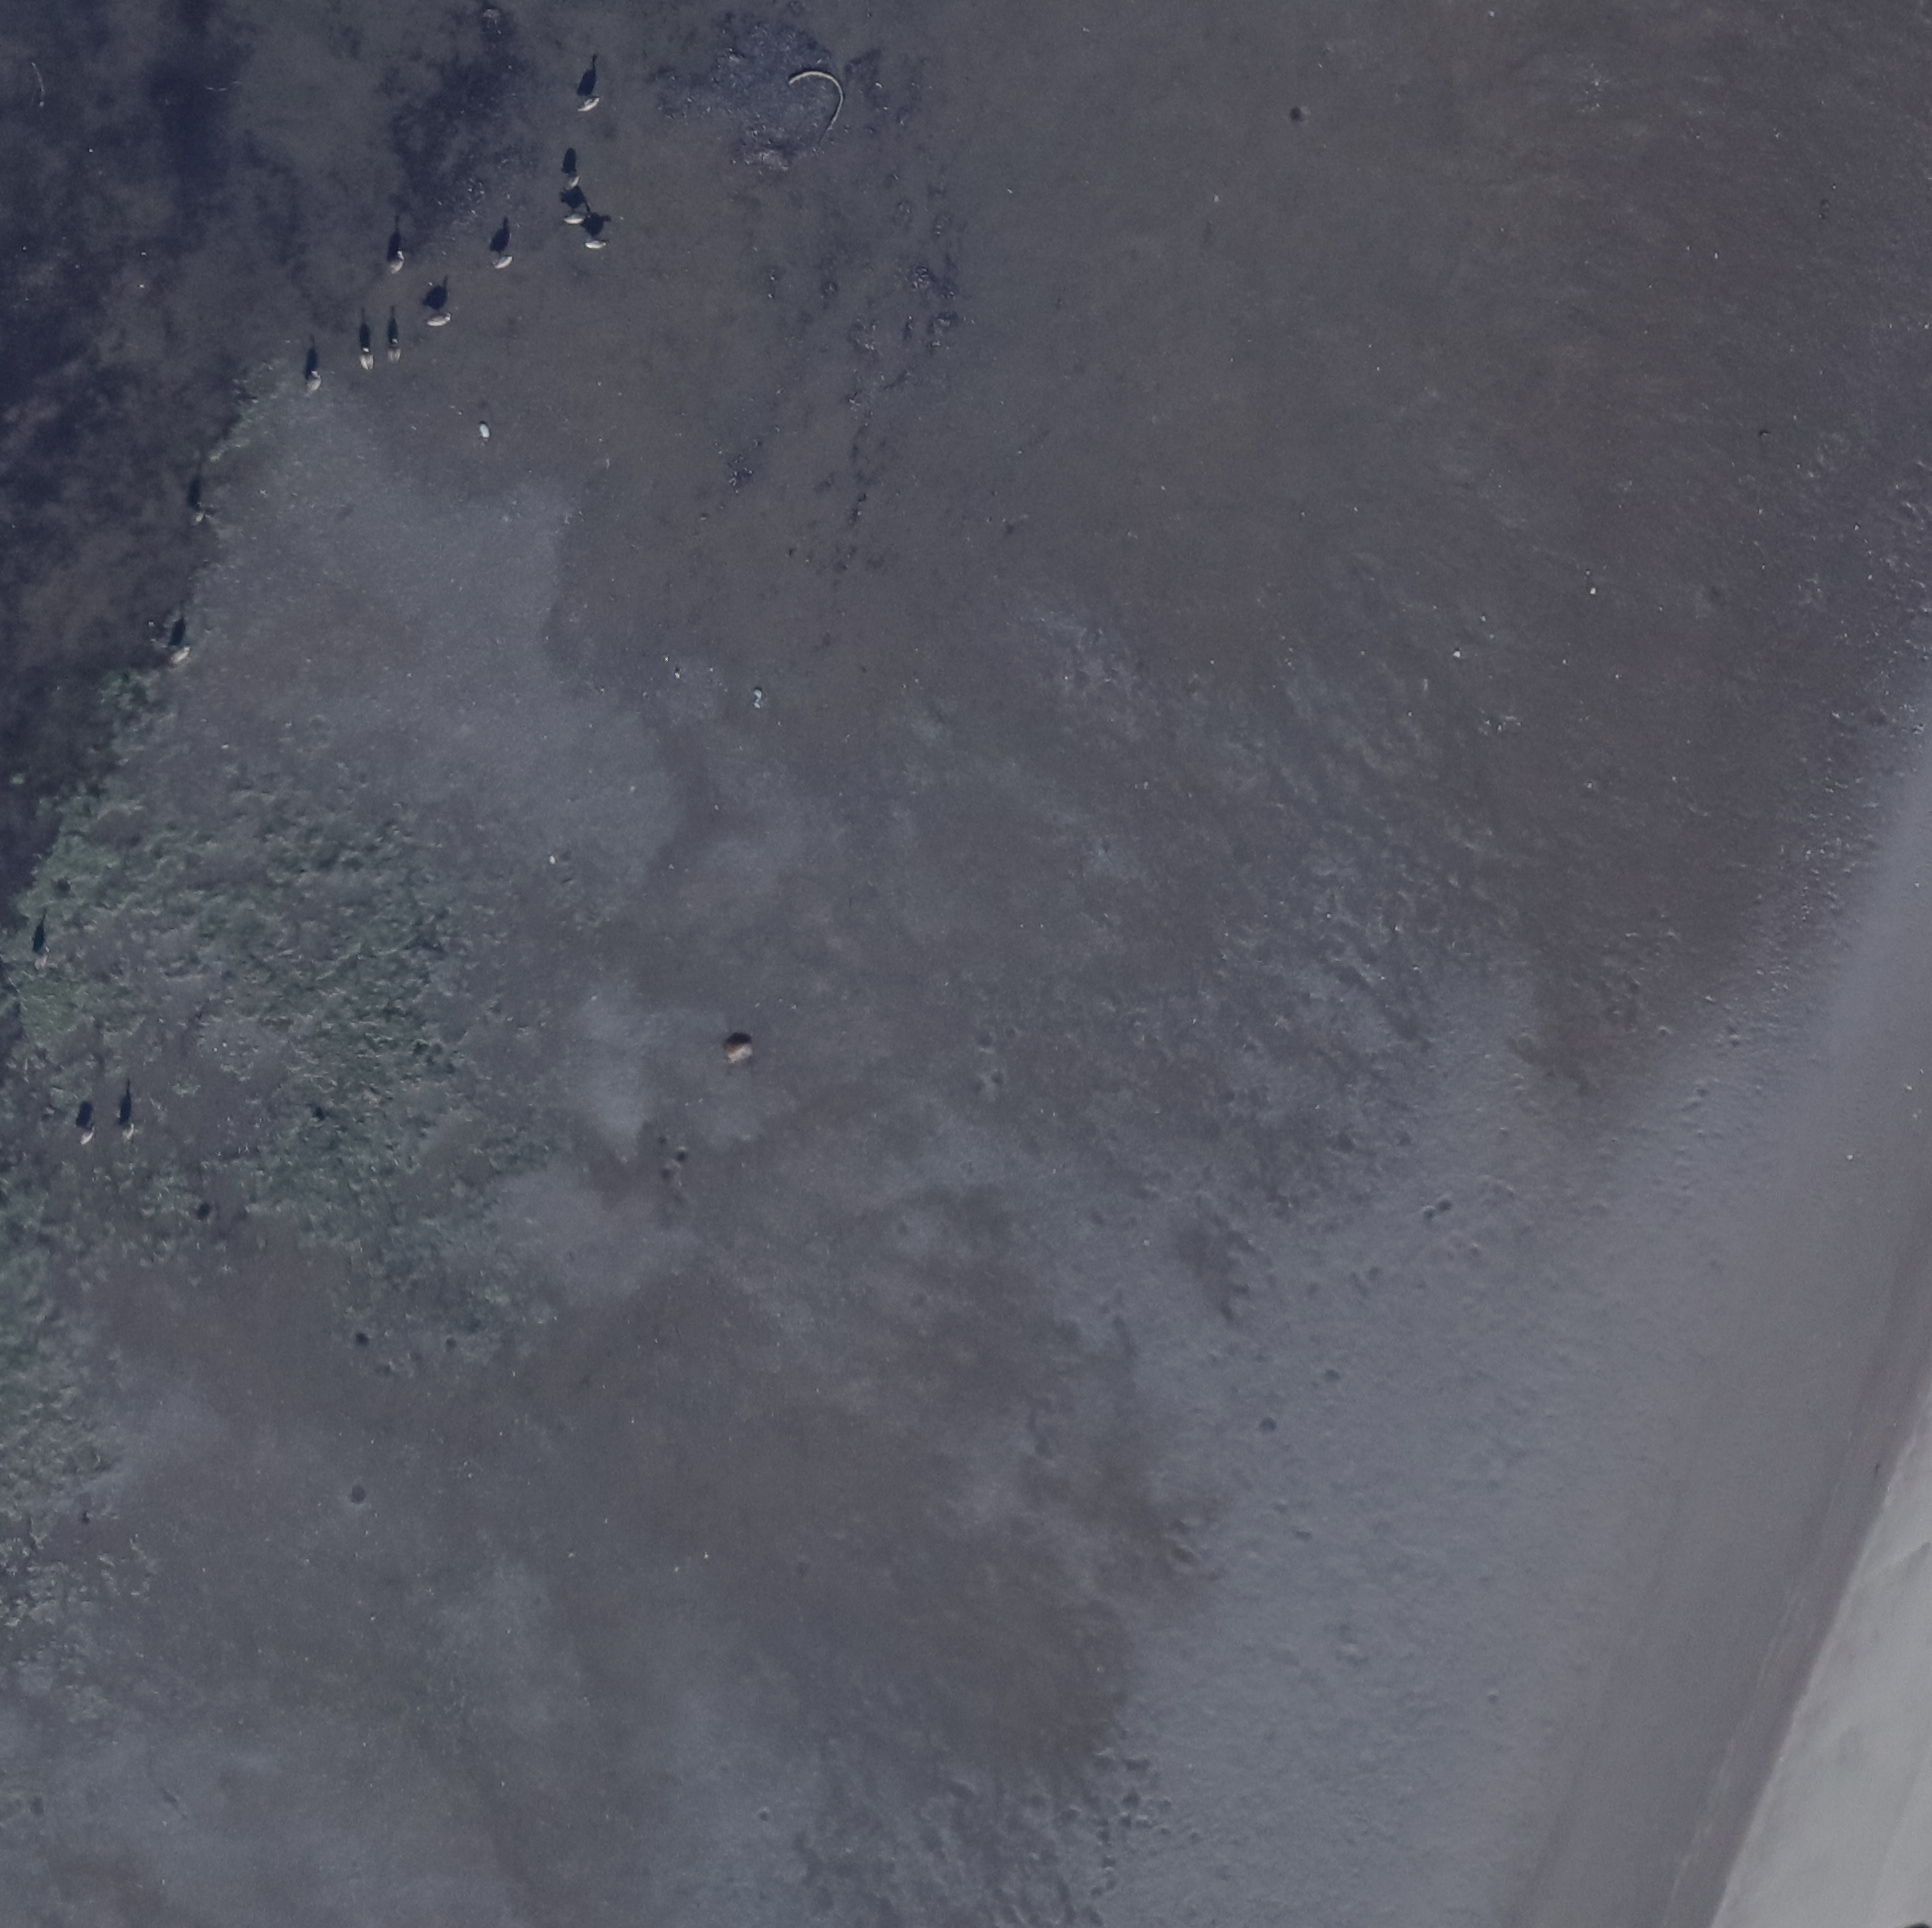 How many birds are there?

15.